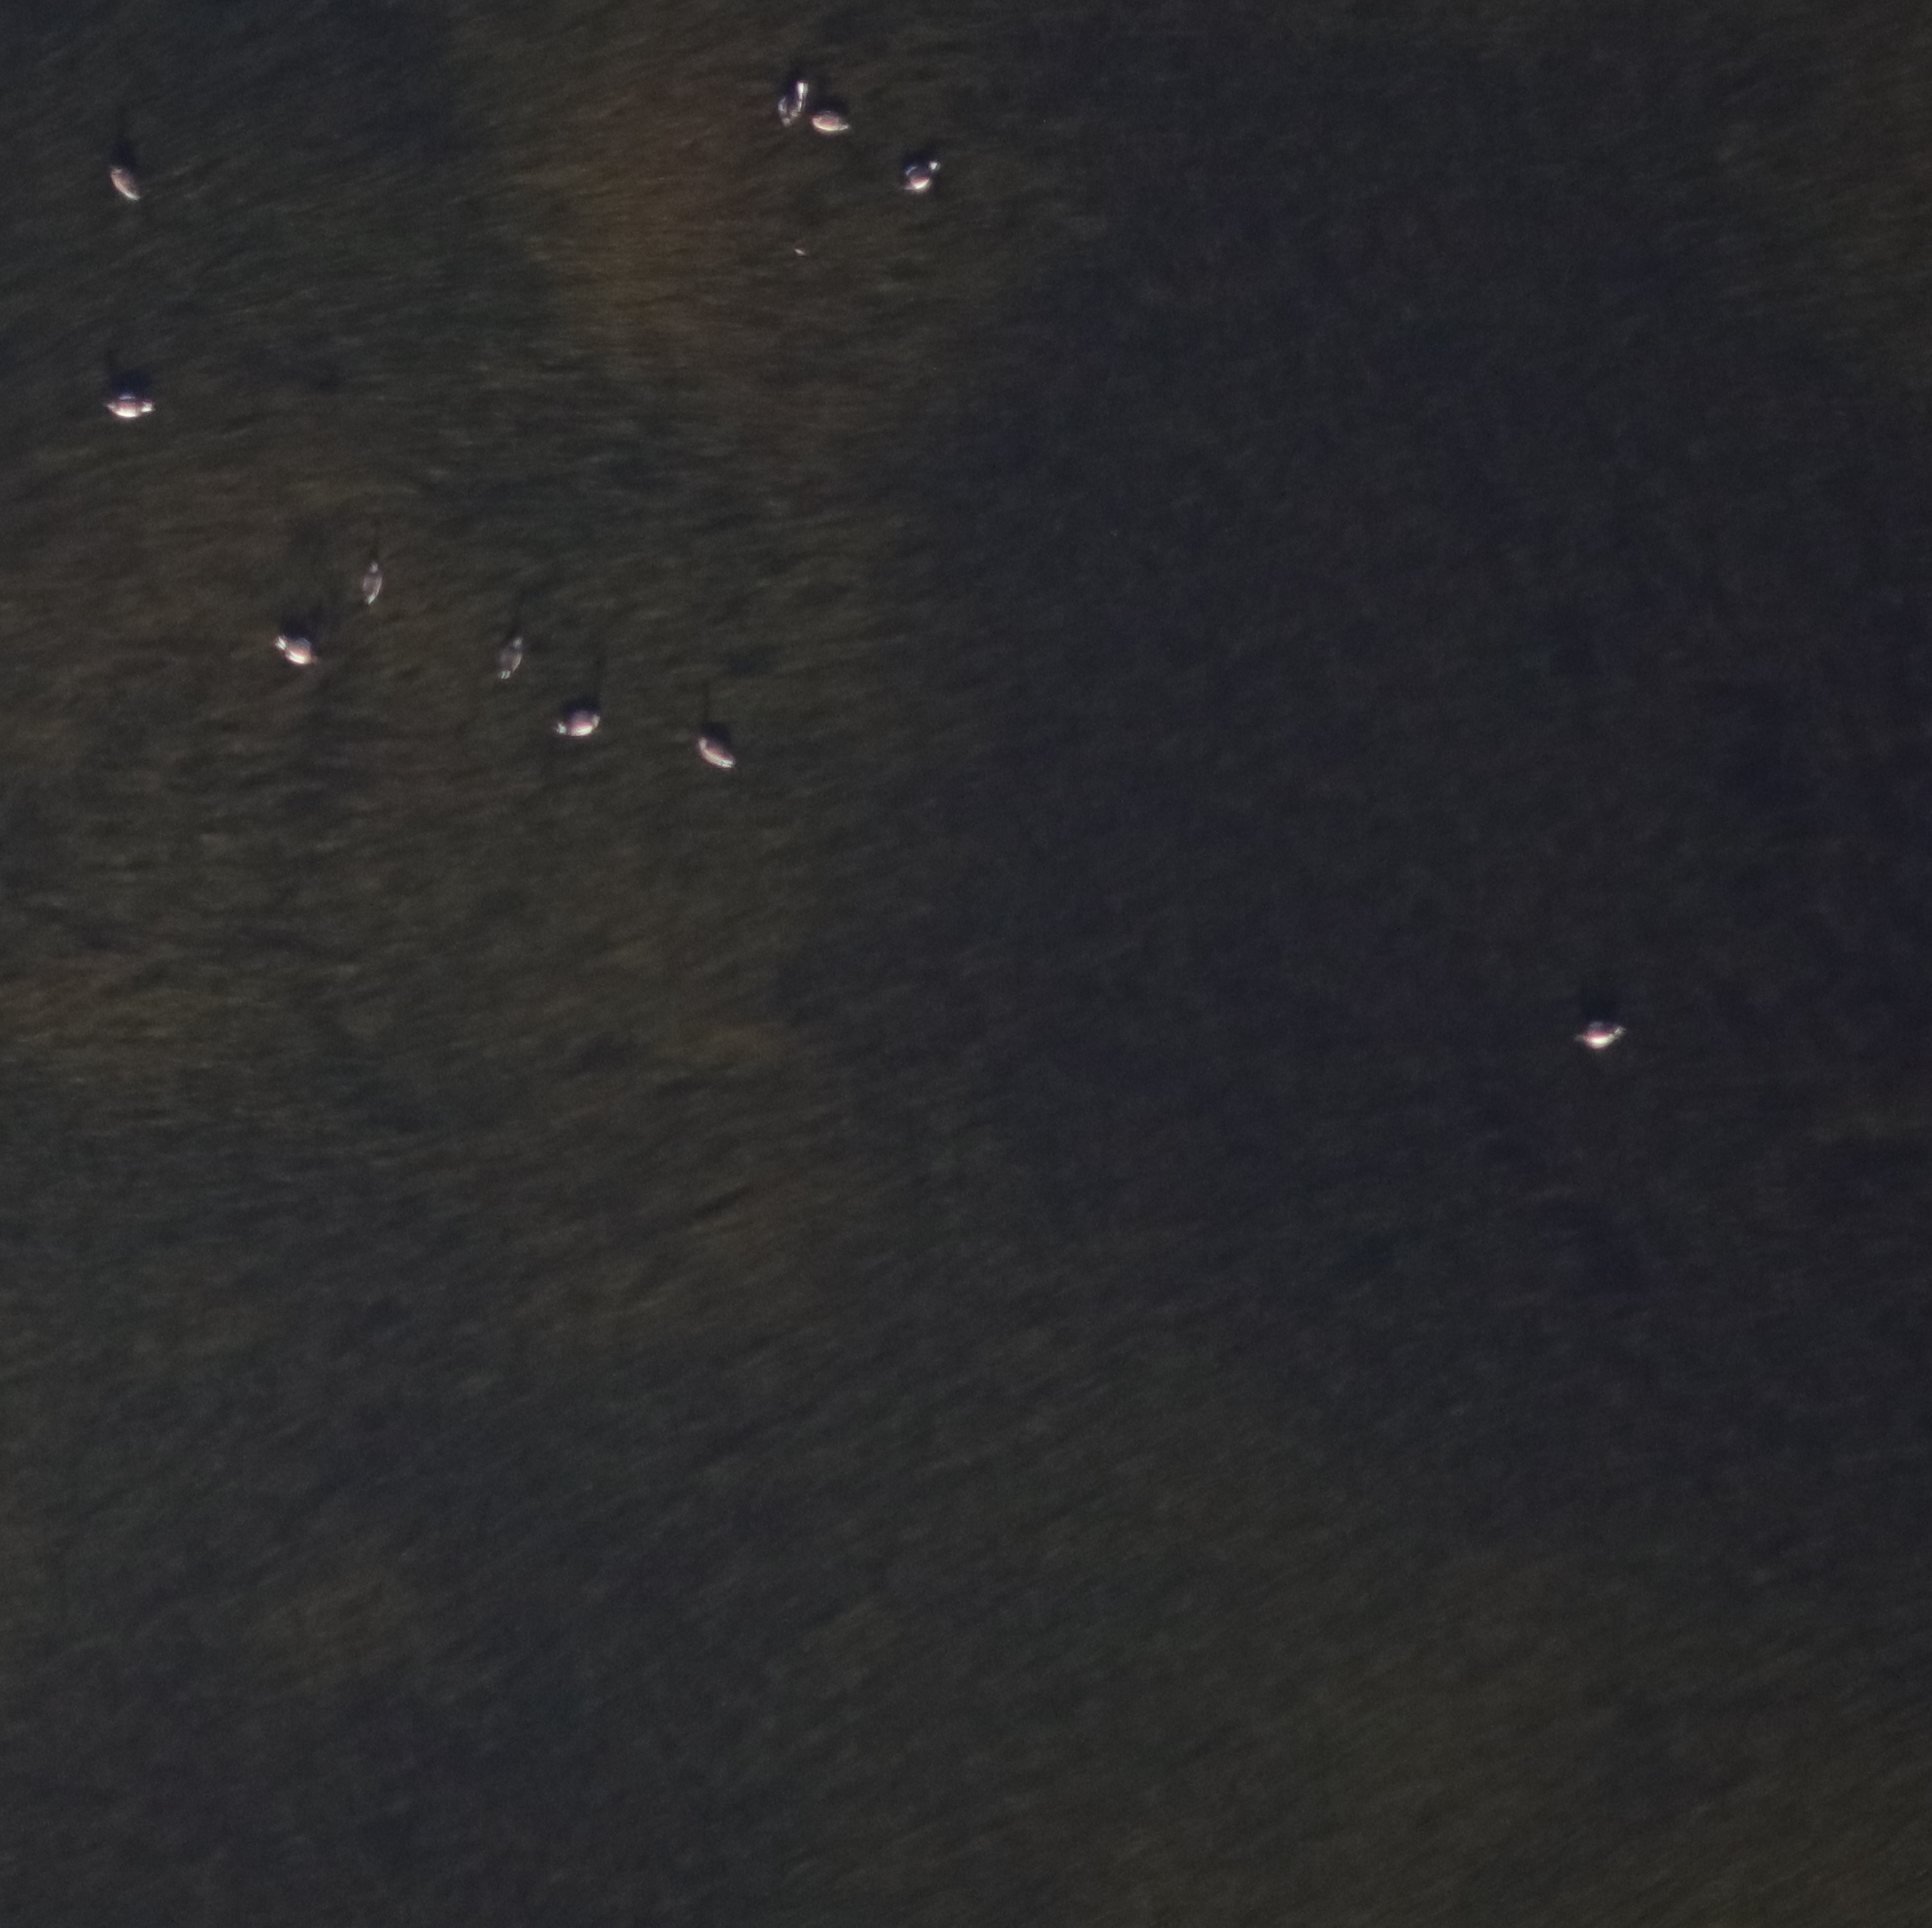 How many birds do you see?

10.